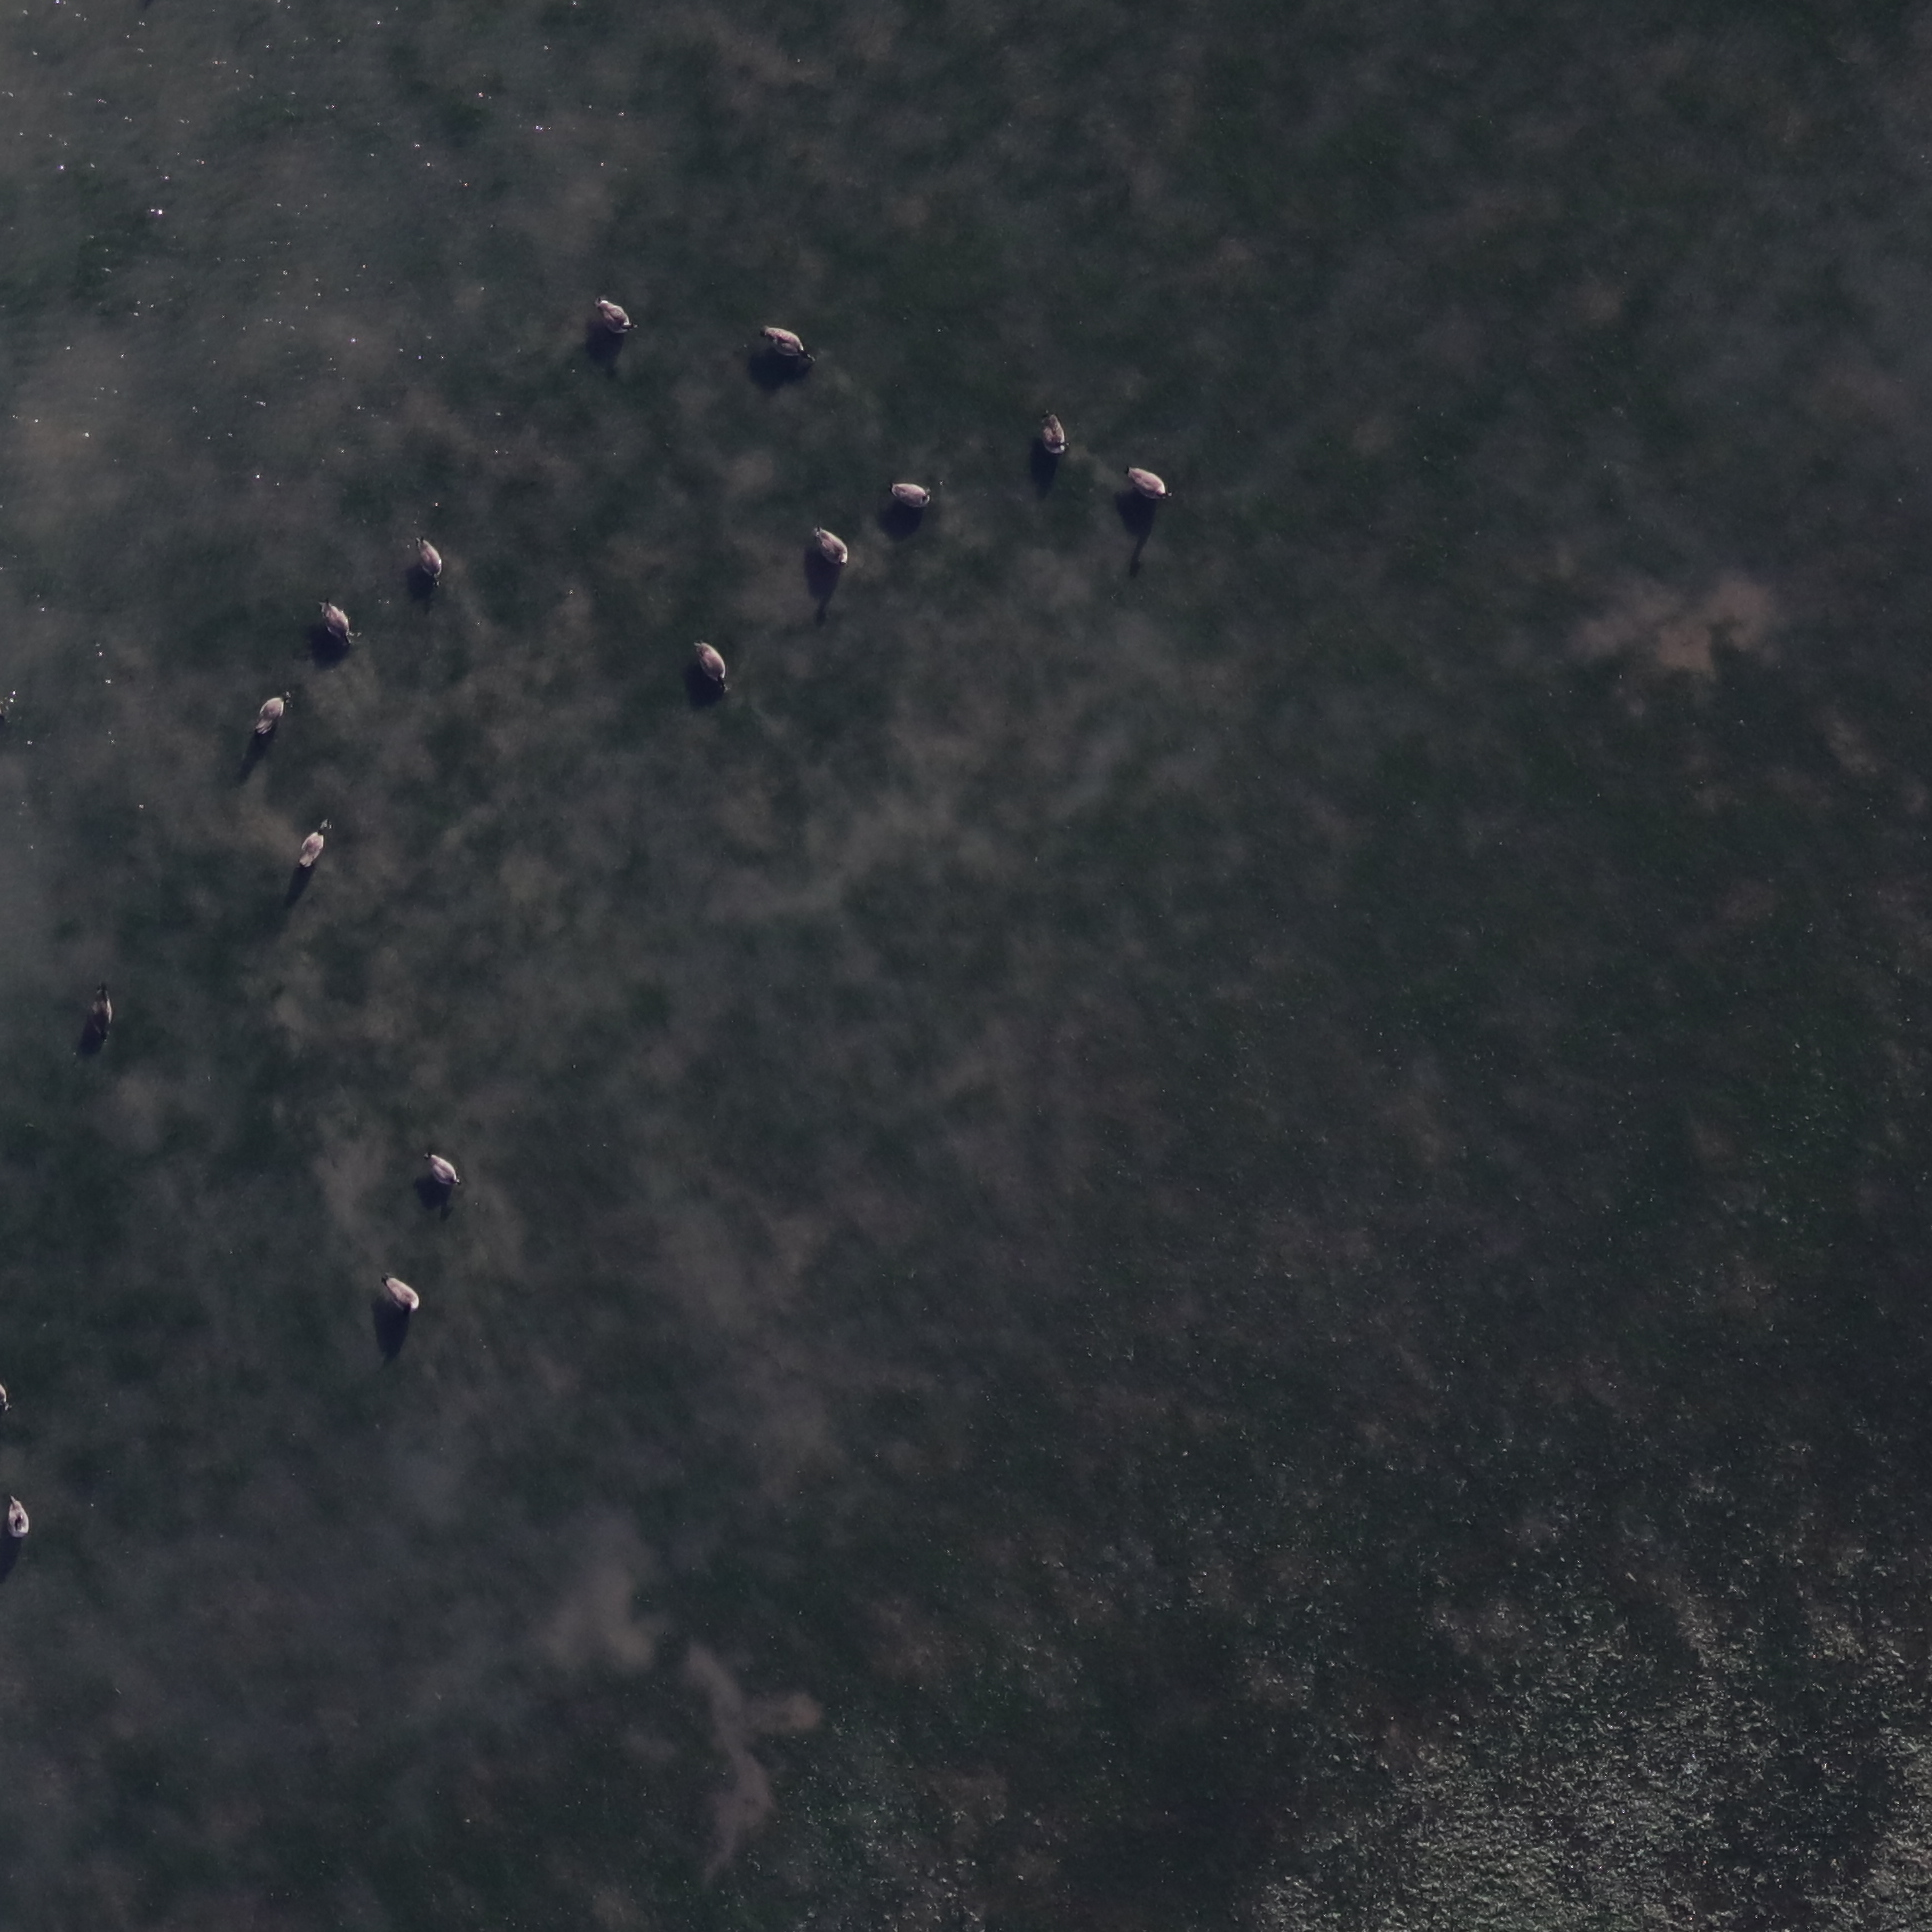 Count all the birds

15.